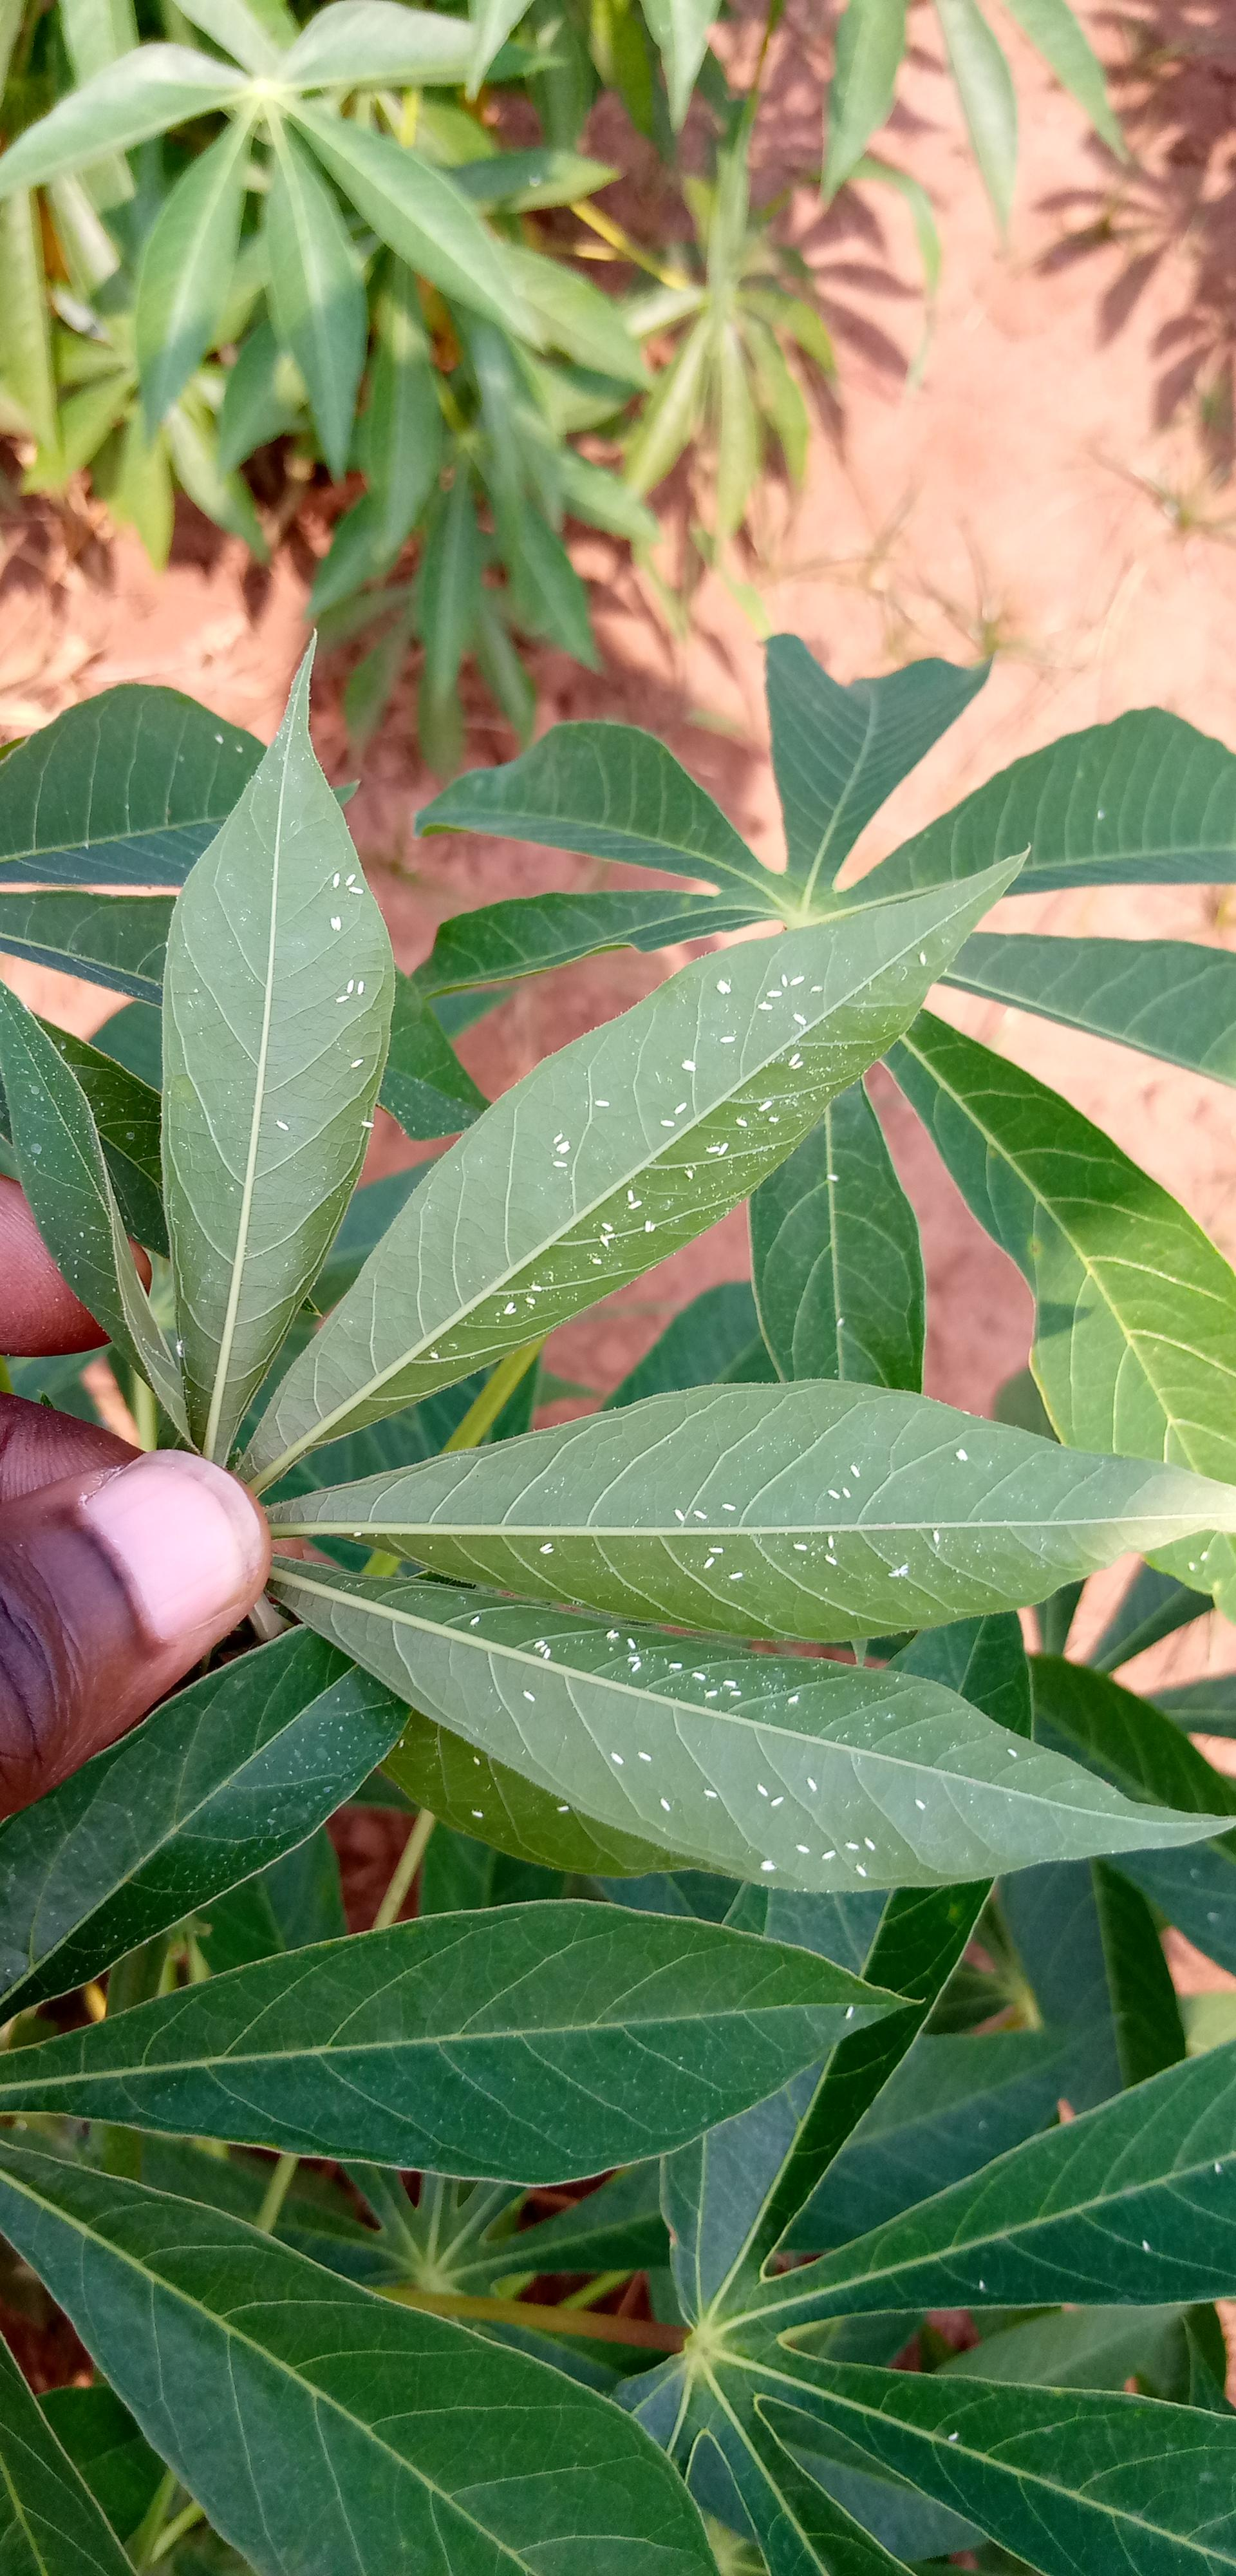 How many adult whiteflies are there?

115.